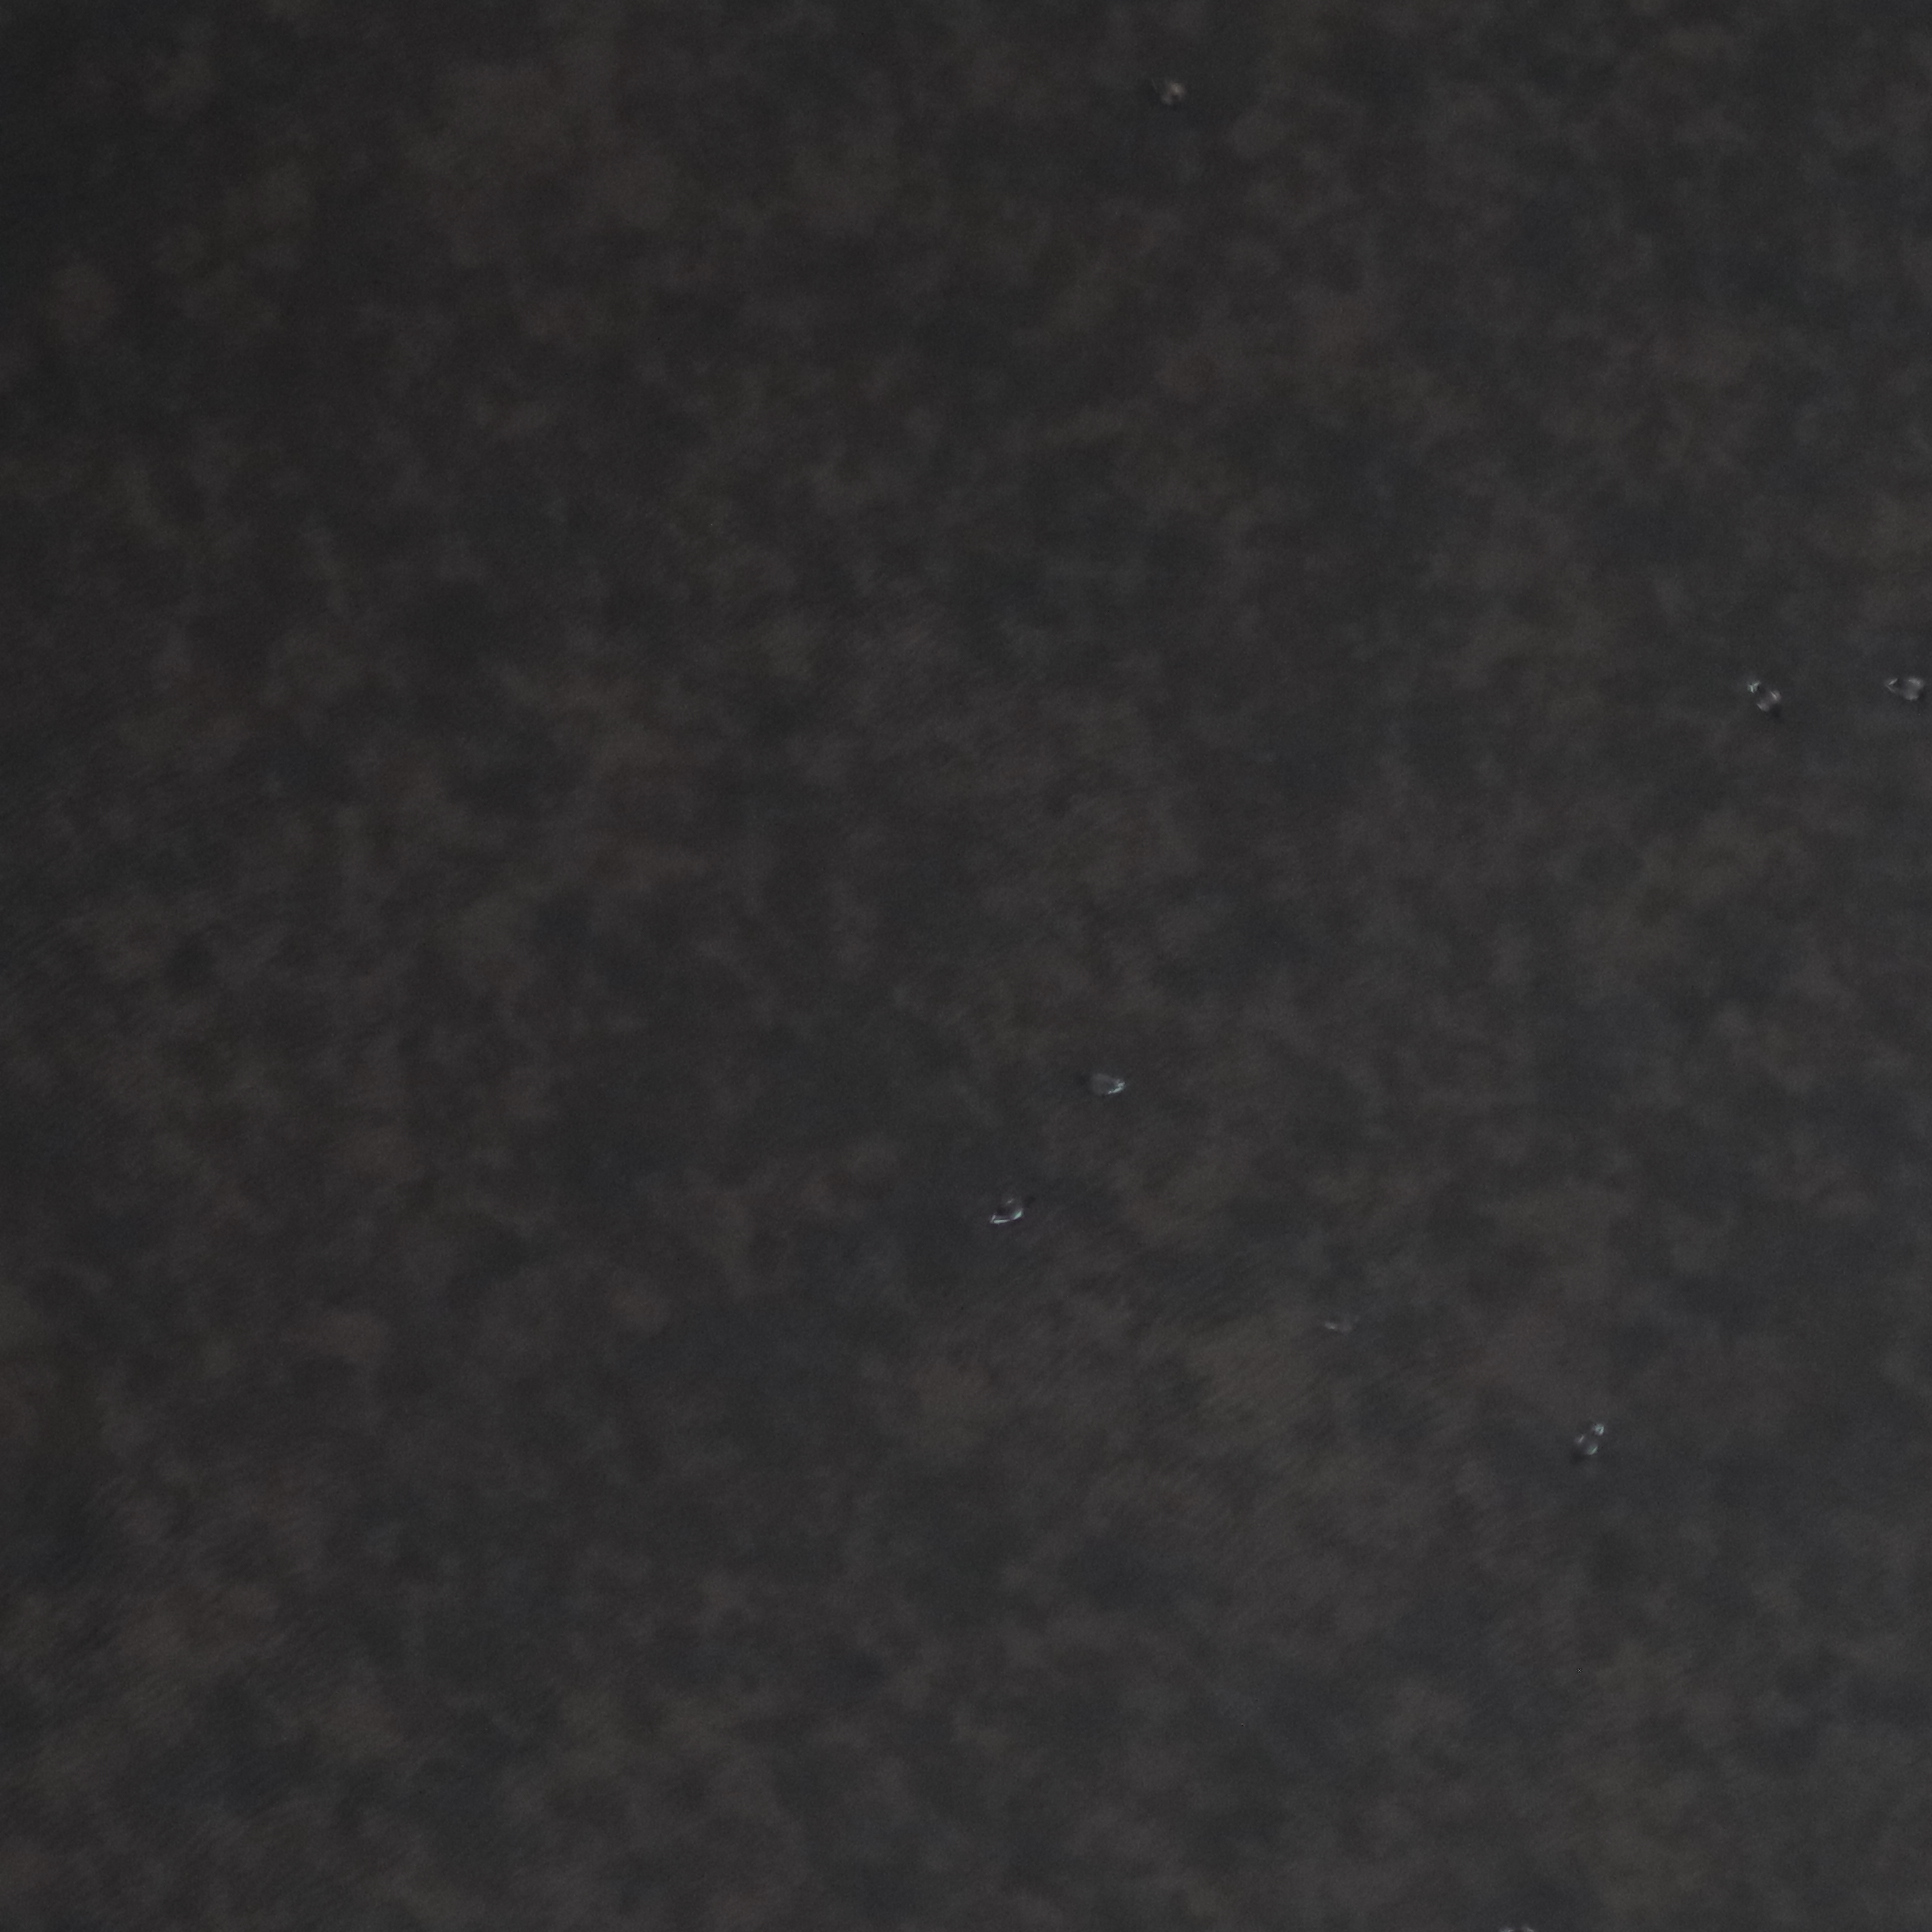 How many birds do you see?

6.